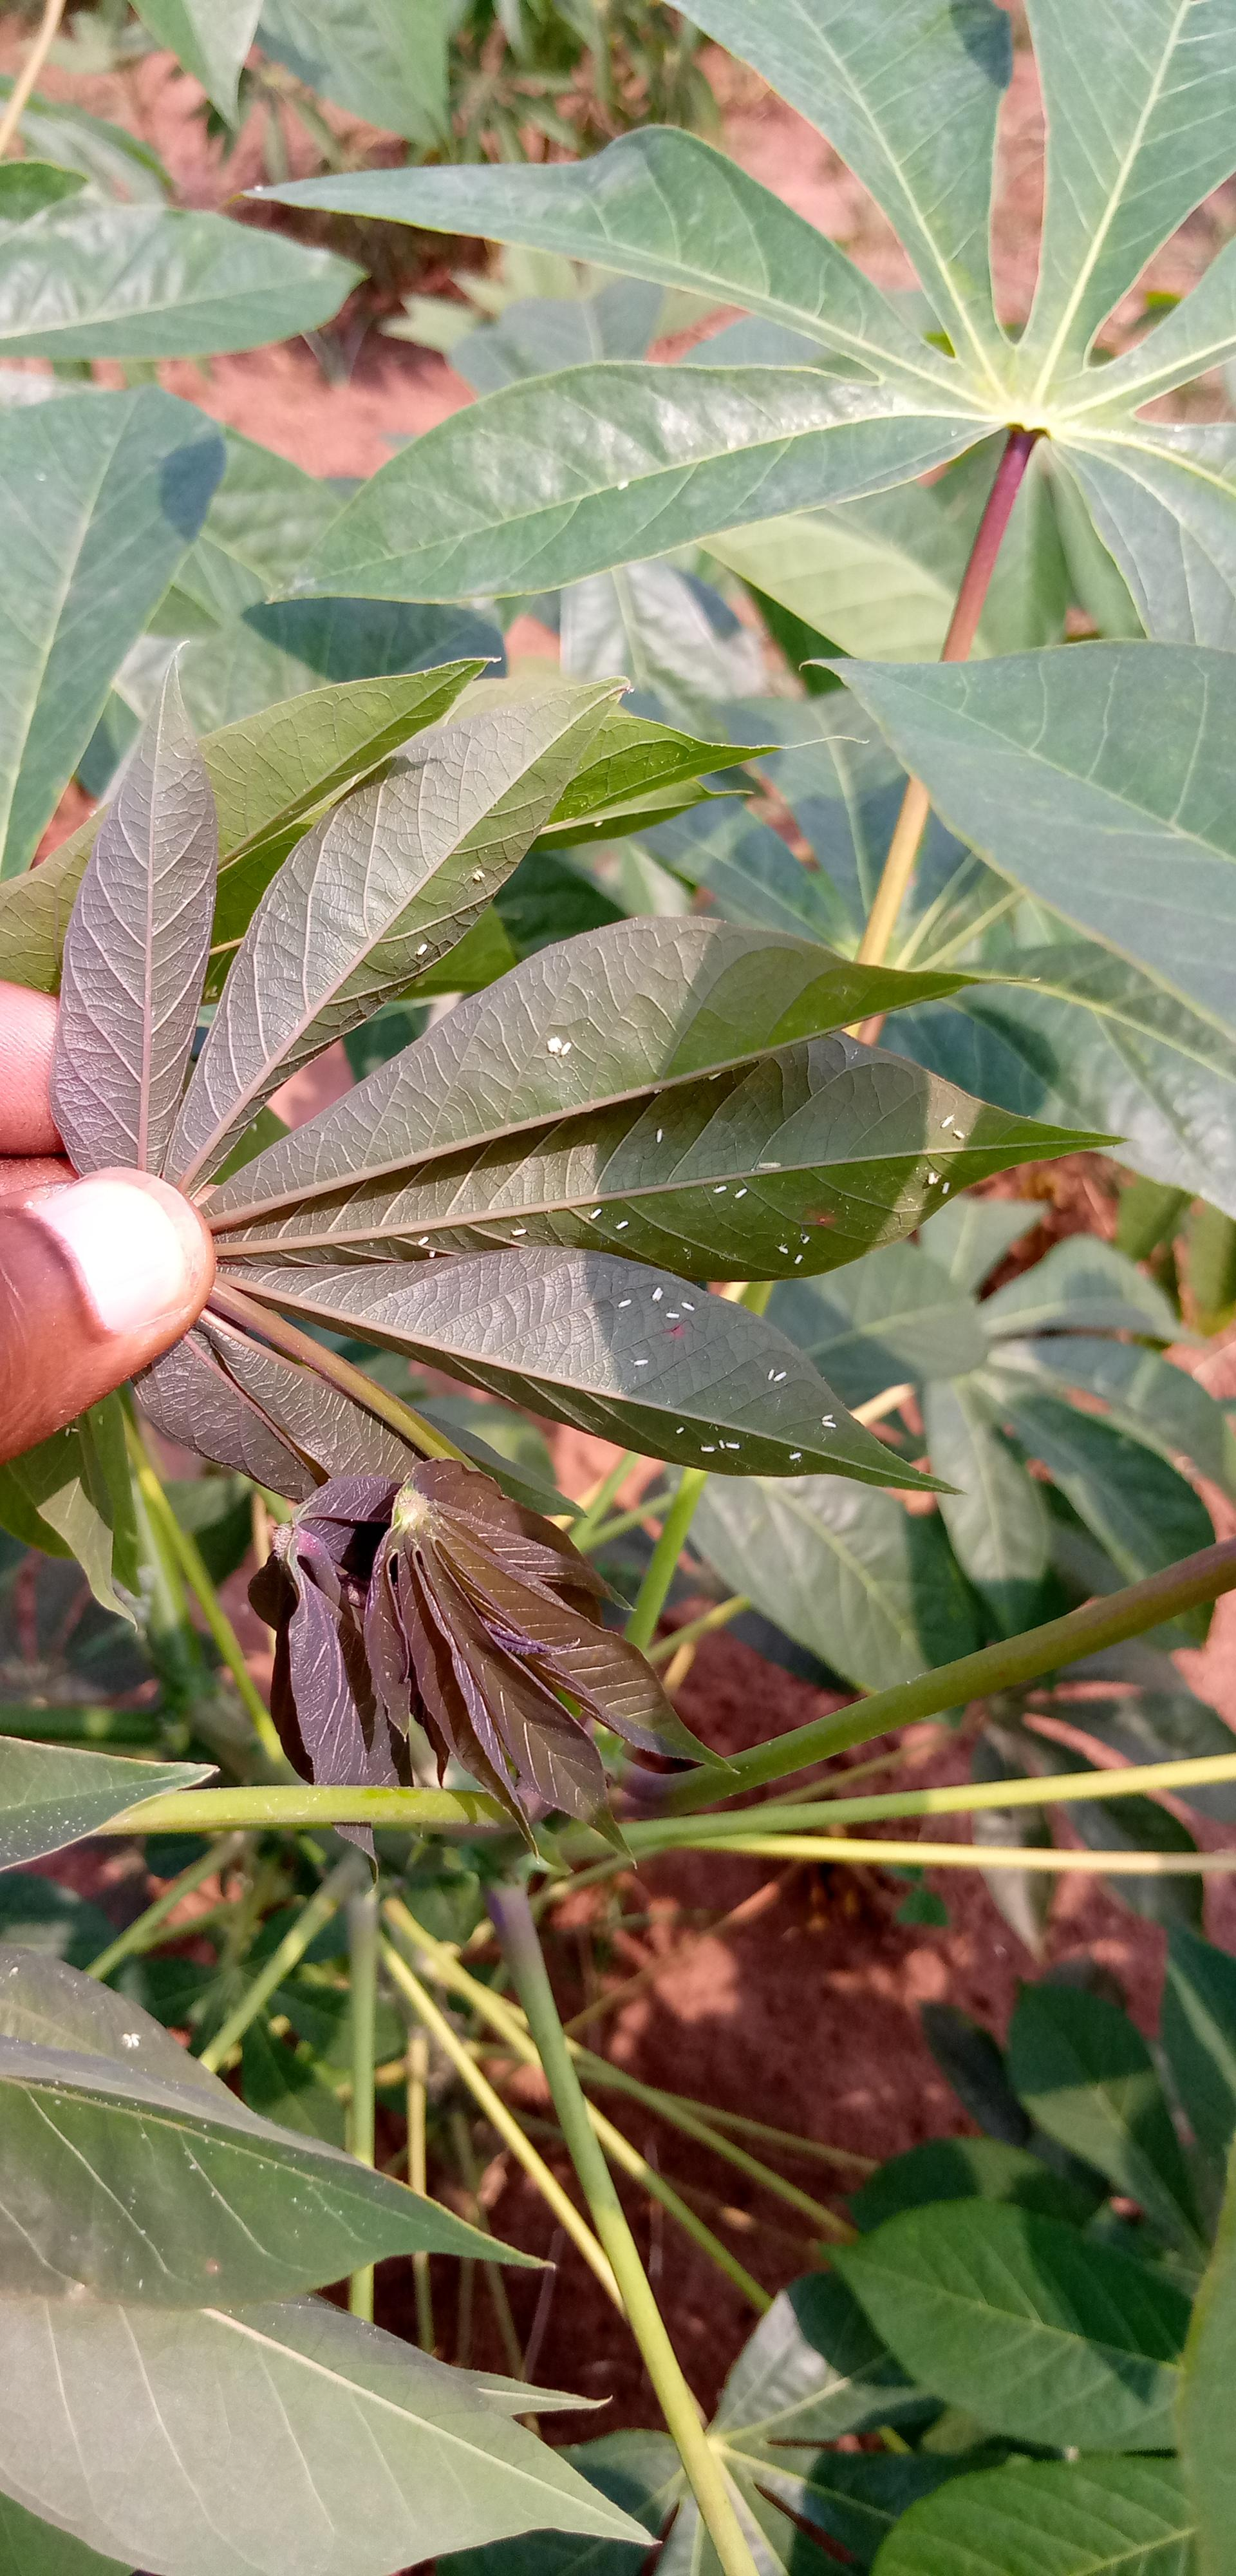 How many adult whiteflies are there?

43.